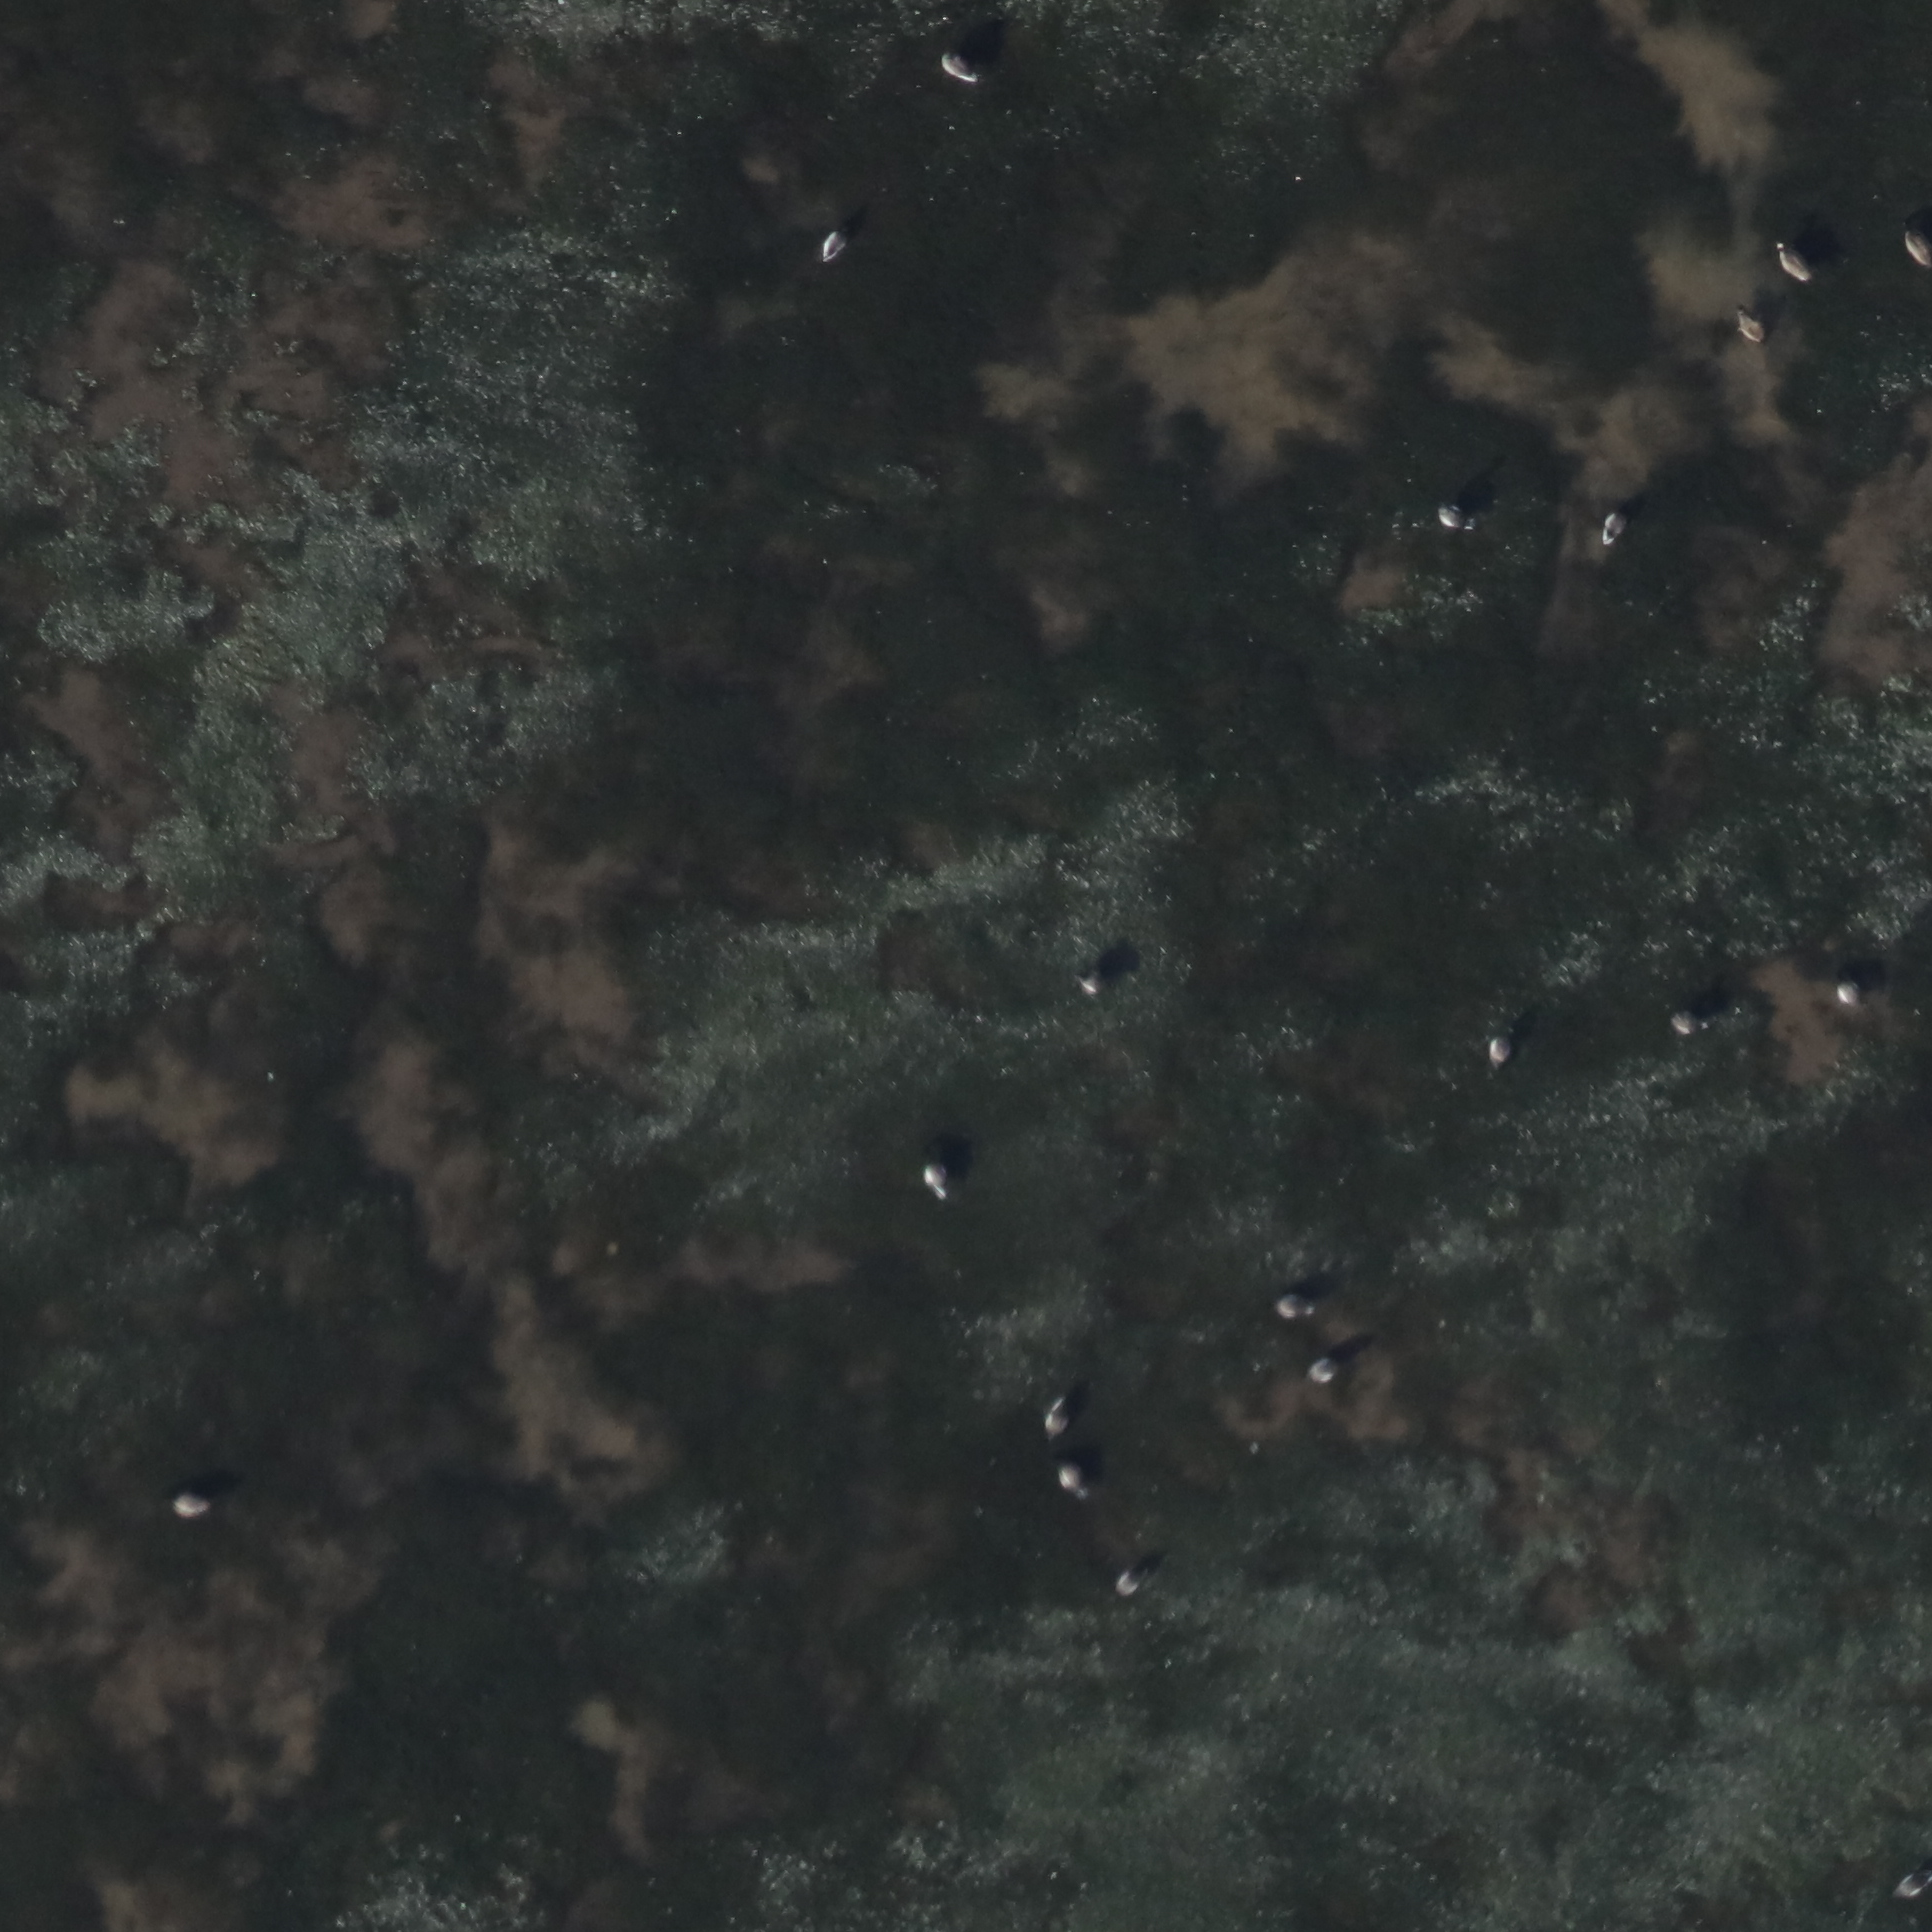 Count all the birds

19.